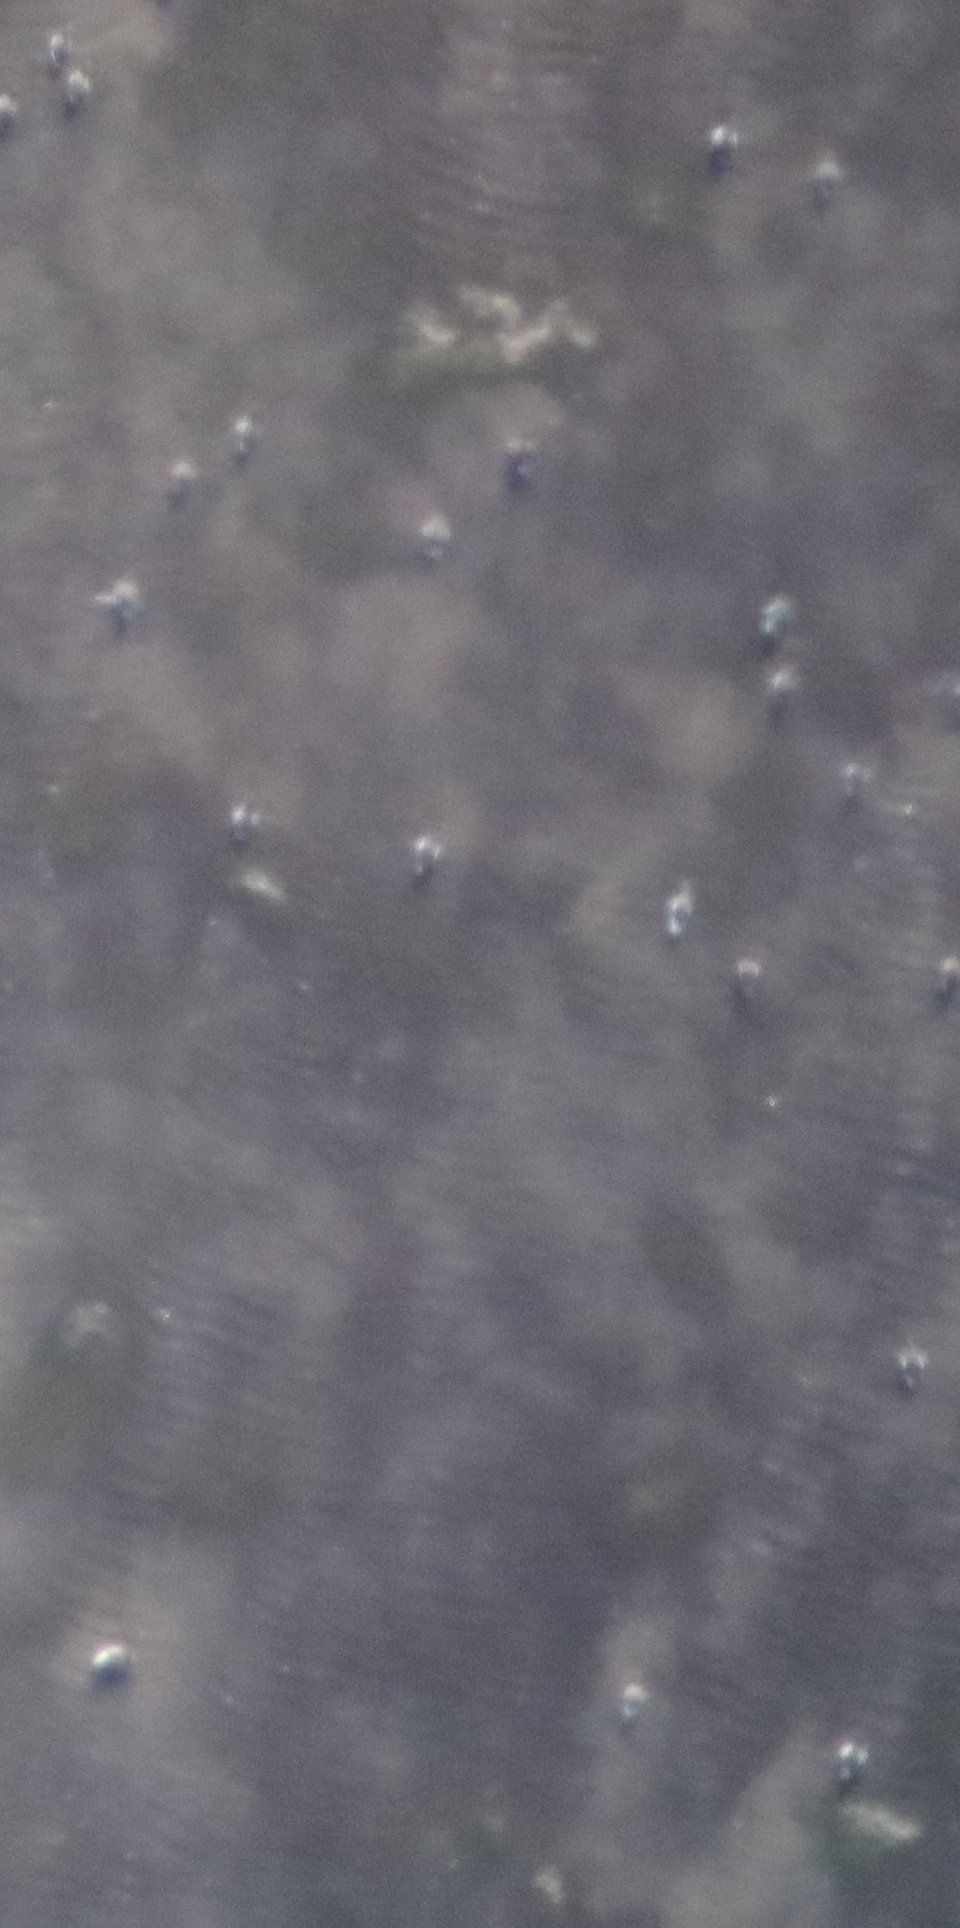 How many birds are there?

21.